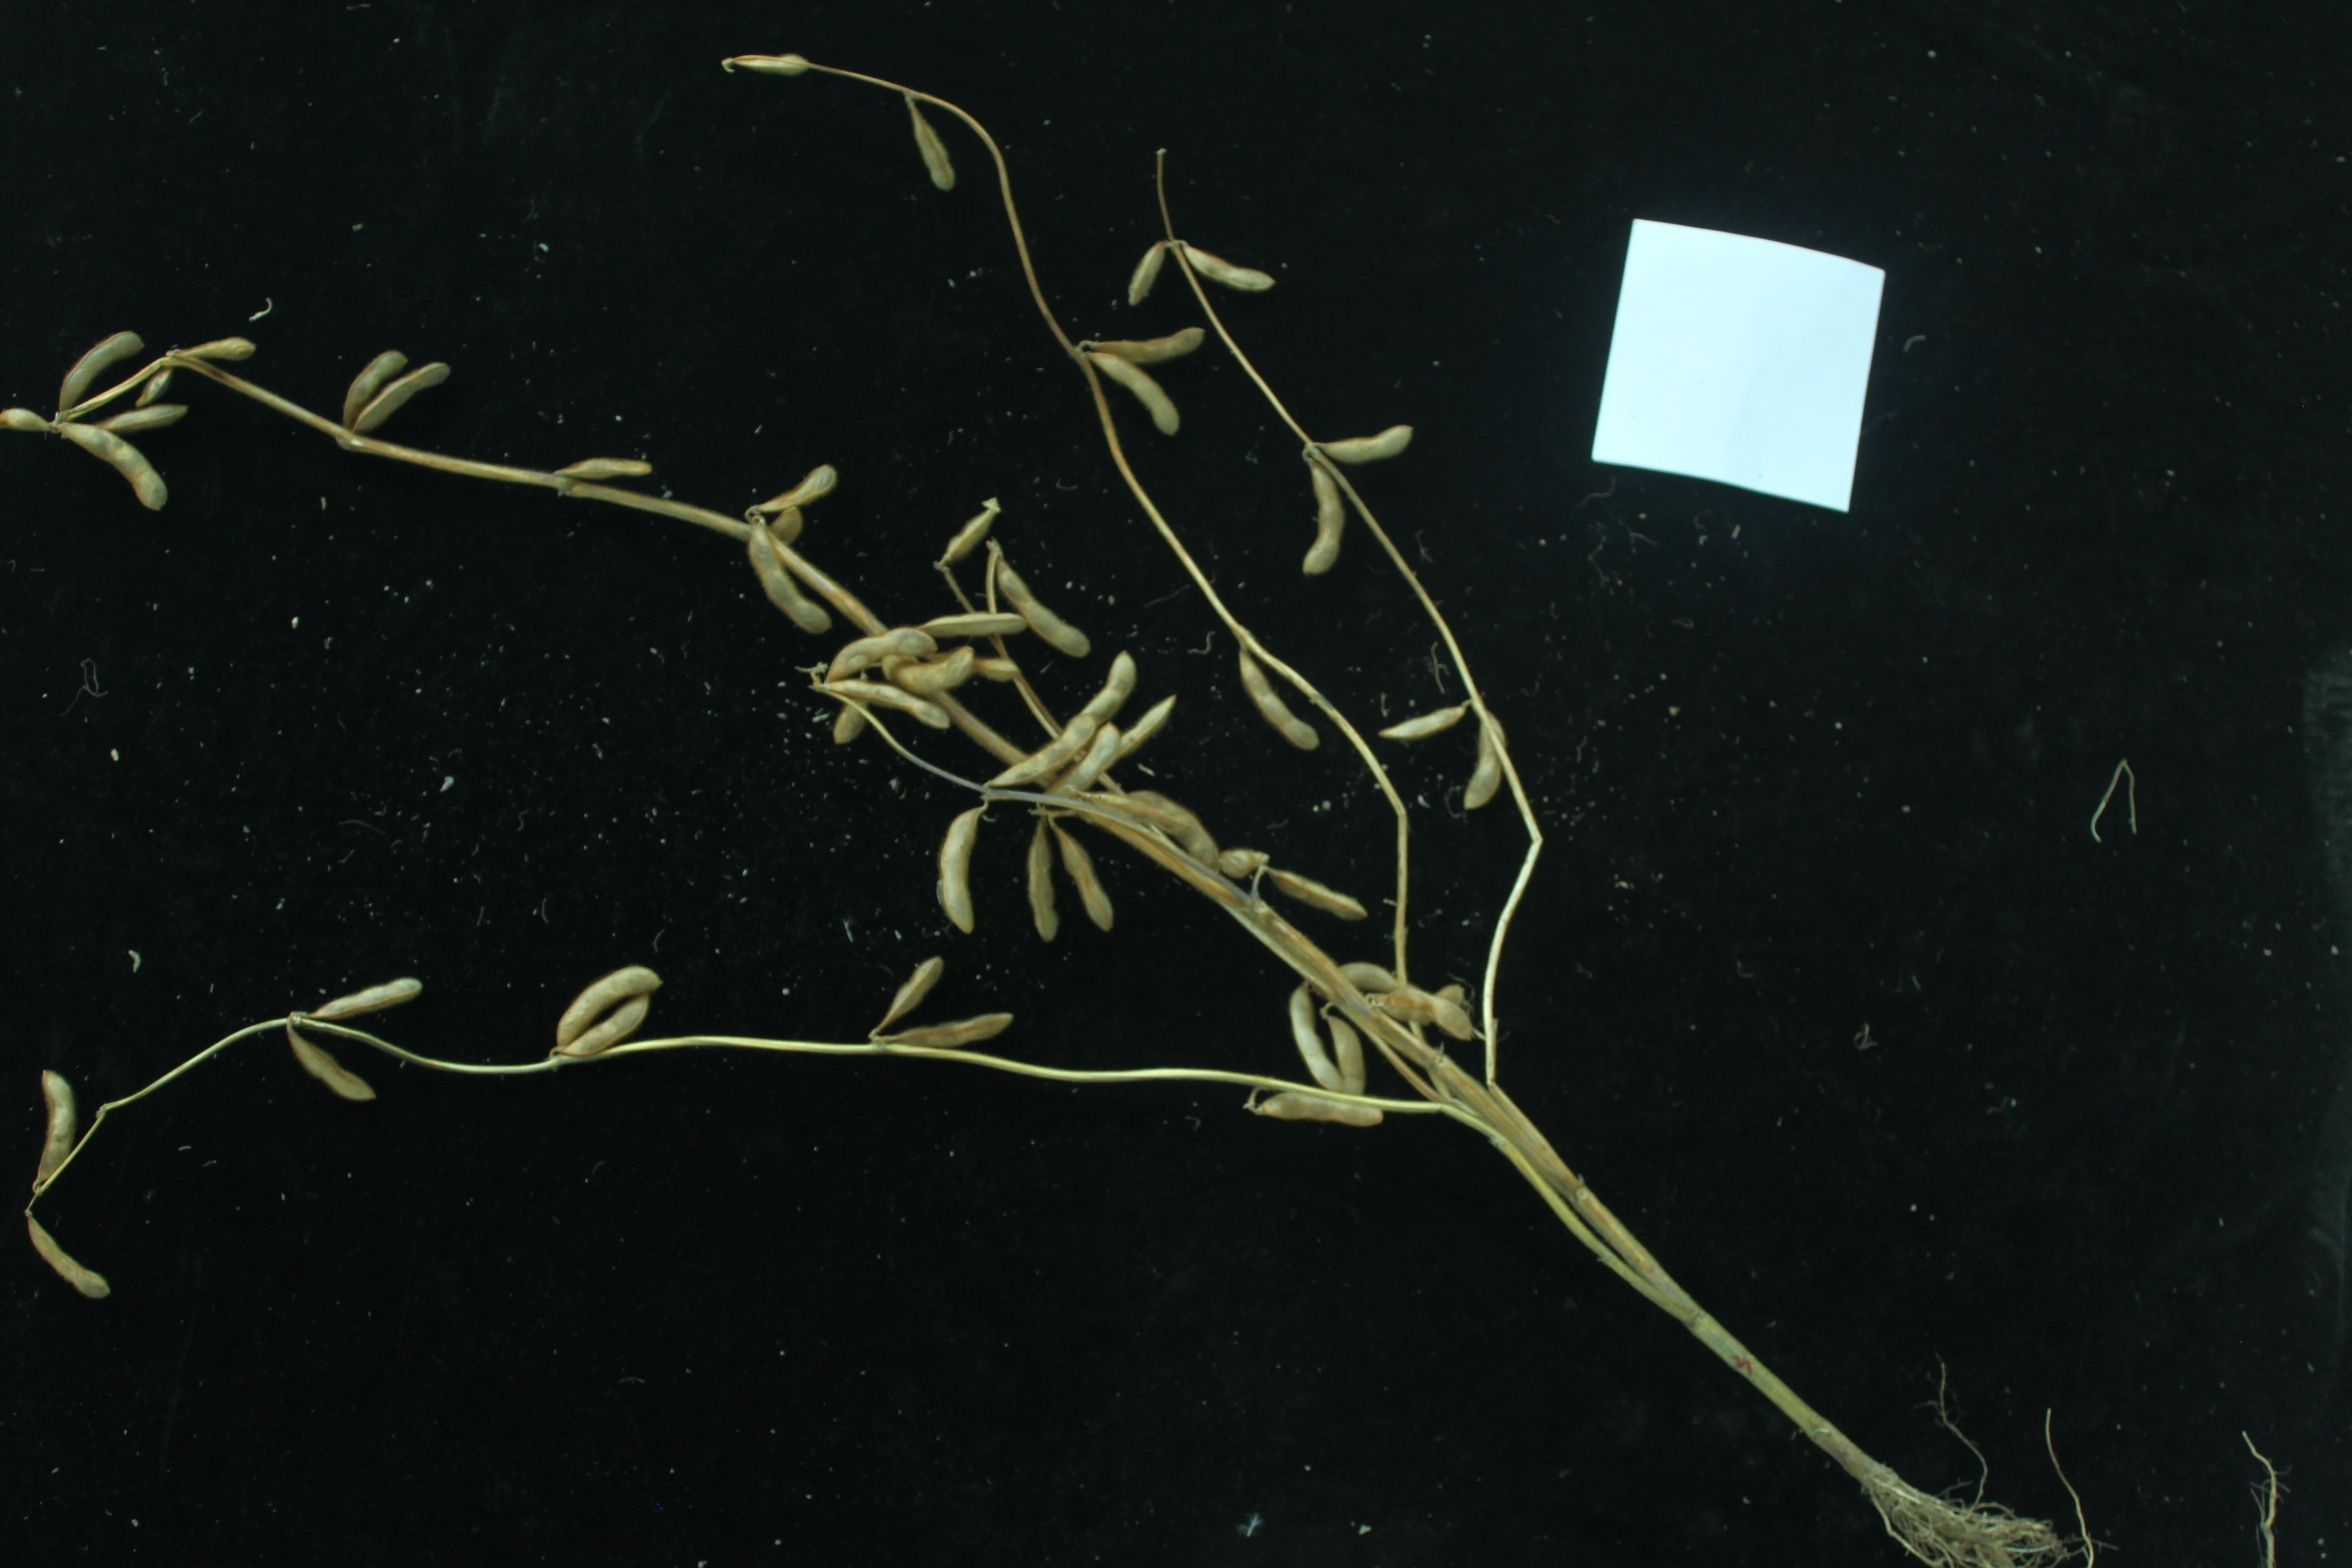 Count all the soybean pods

55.